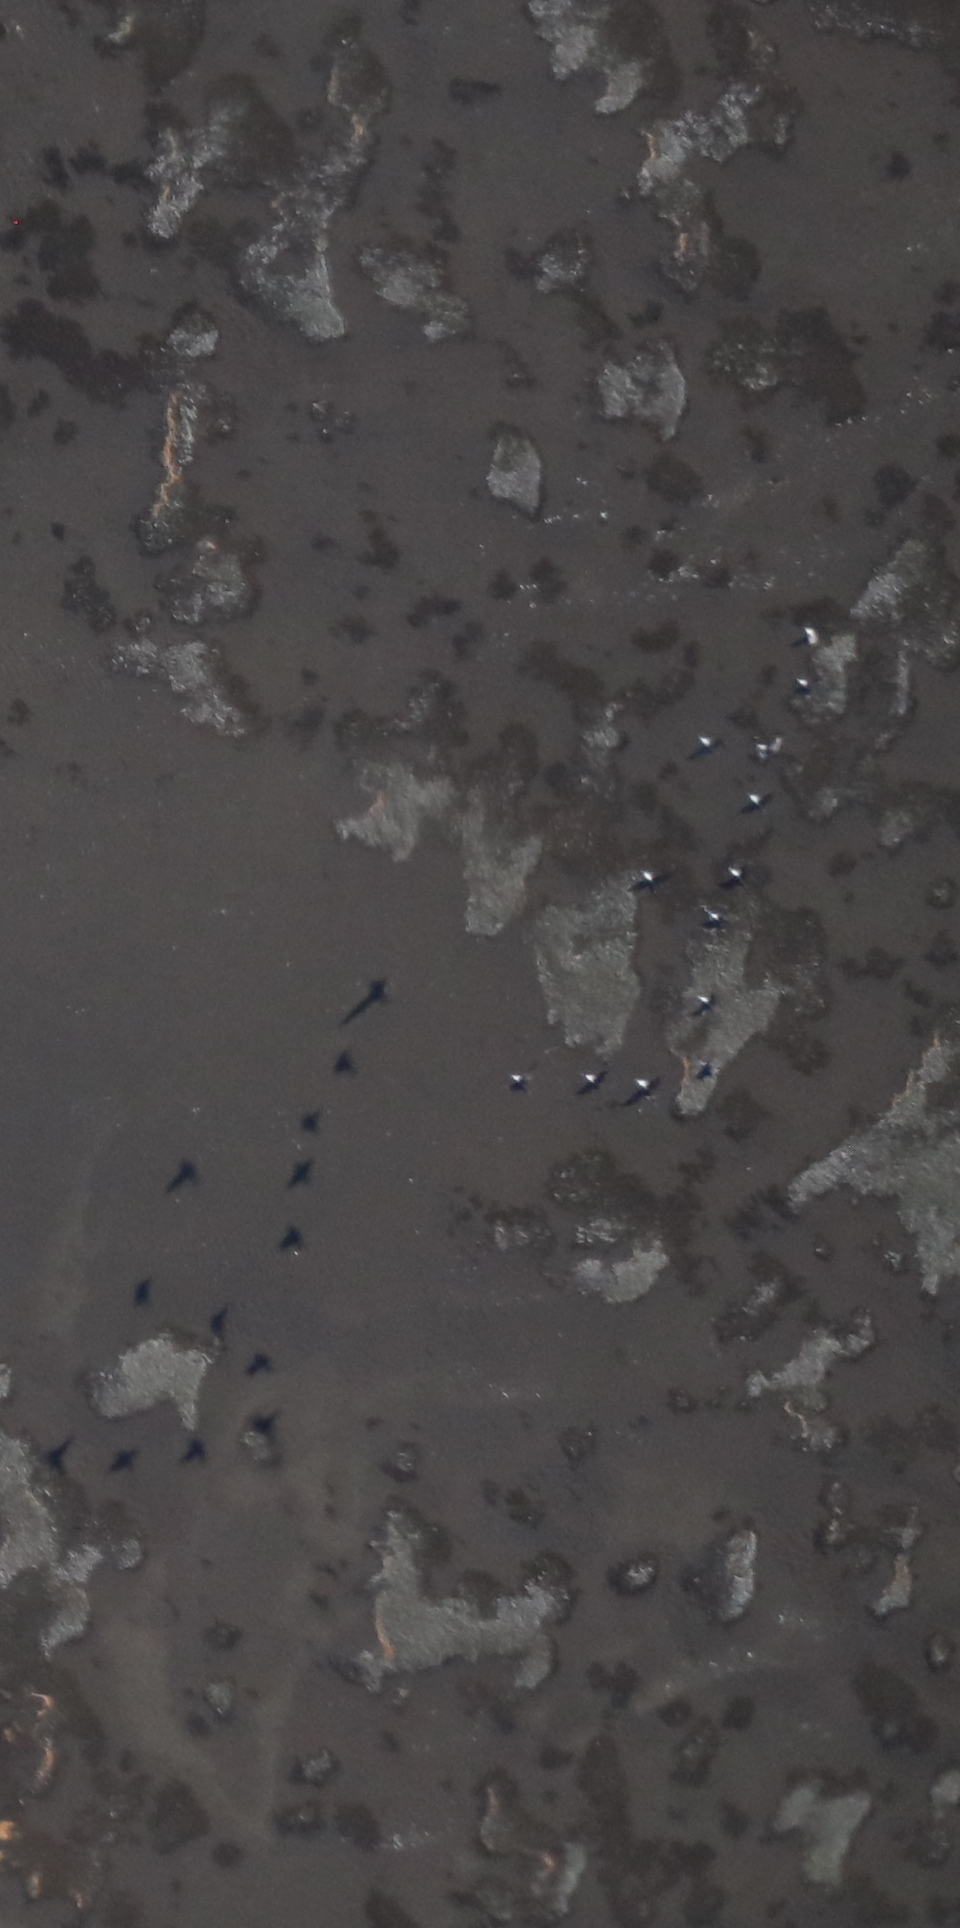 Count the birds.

13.